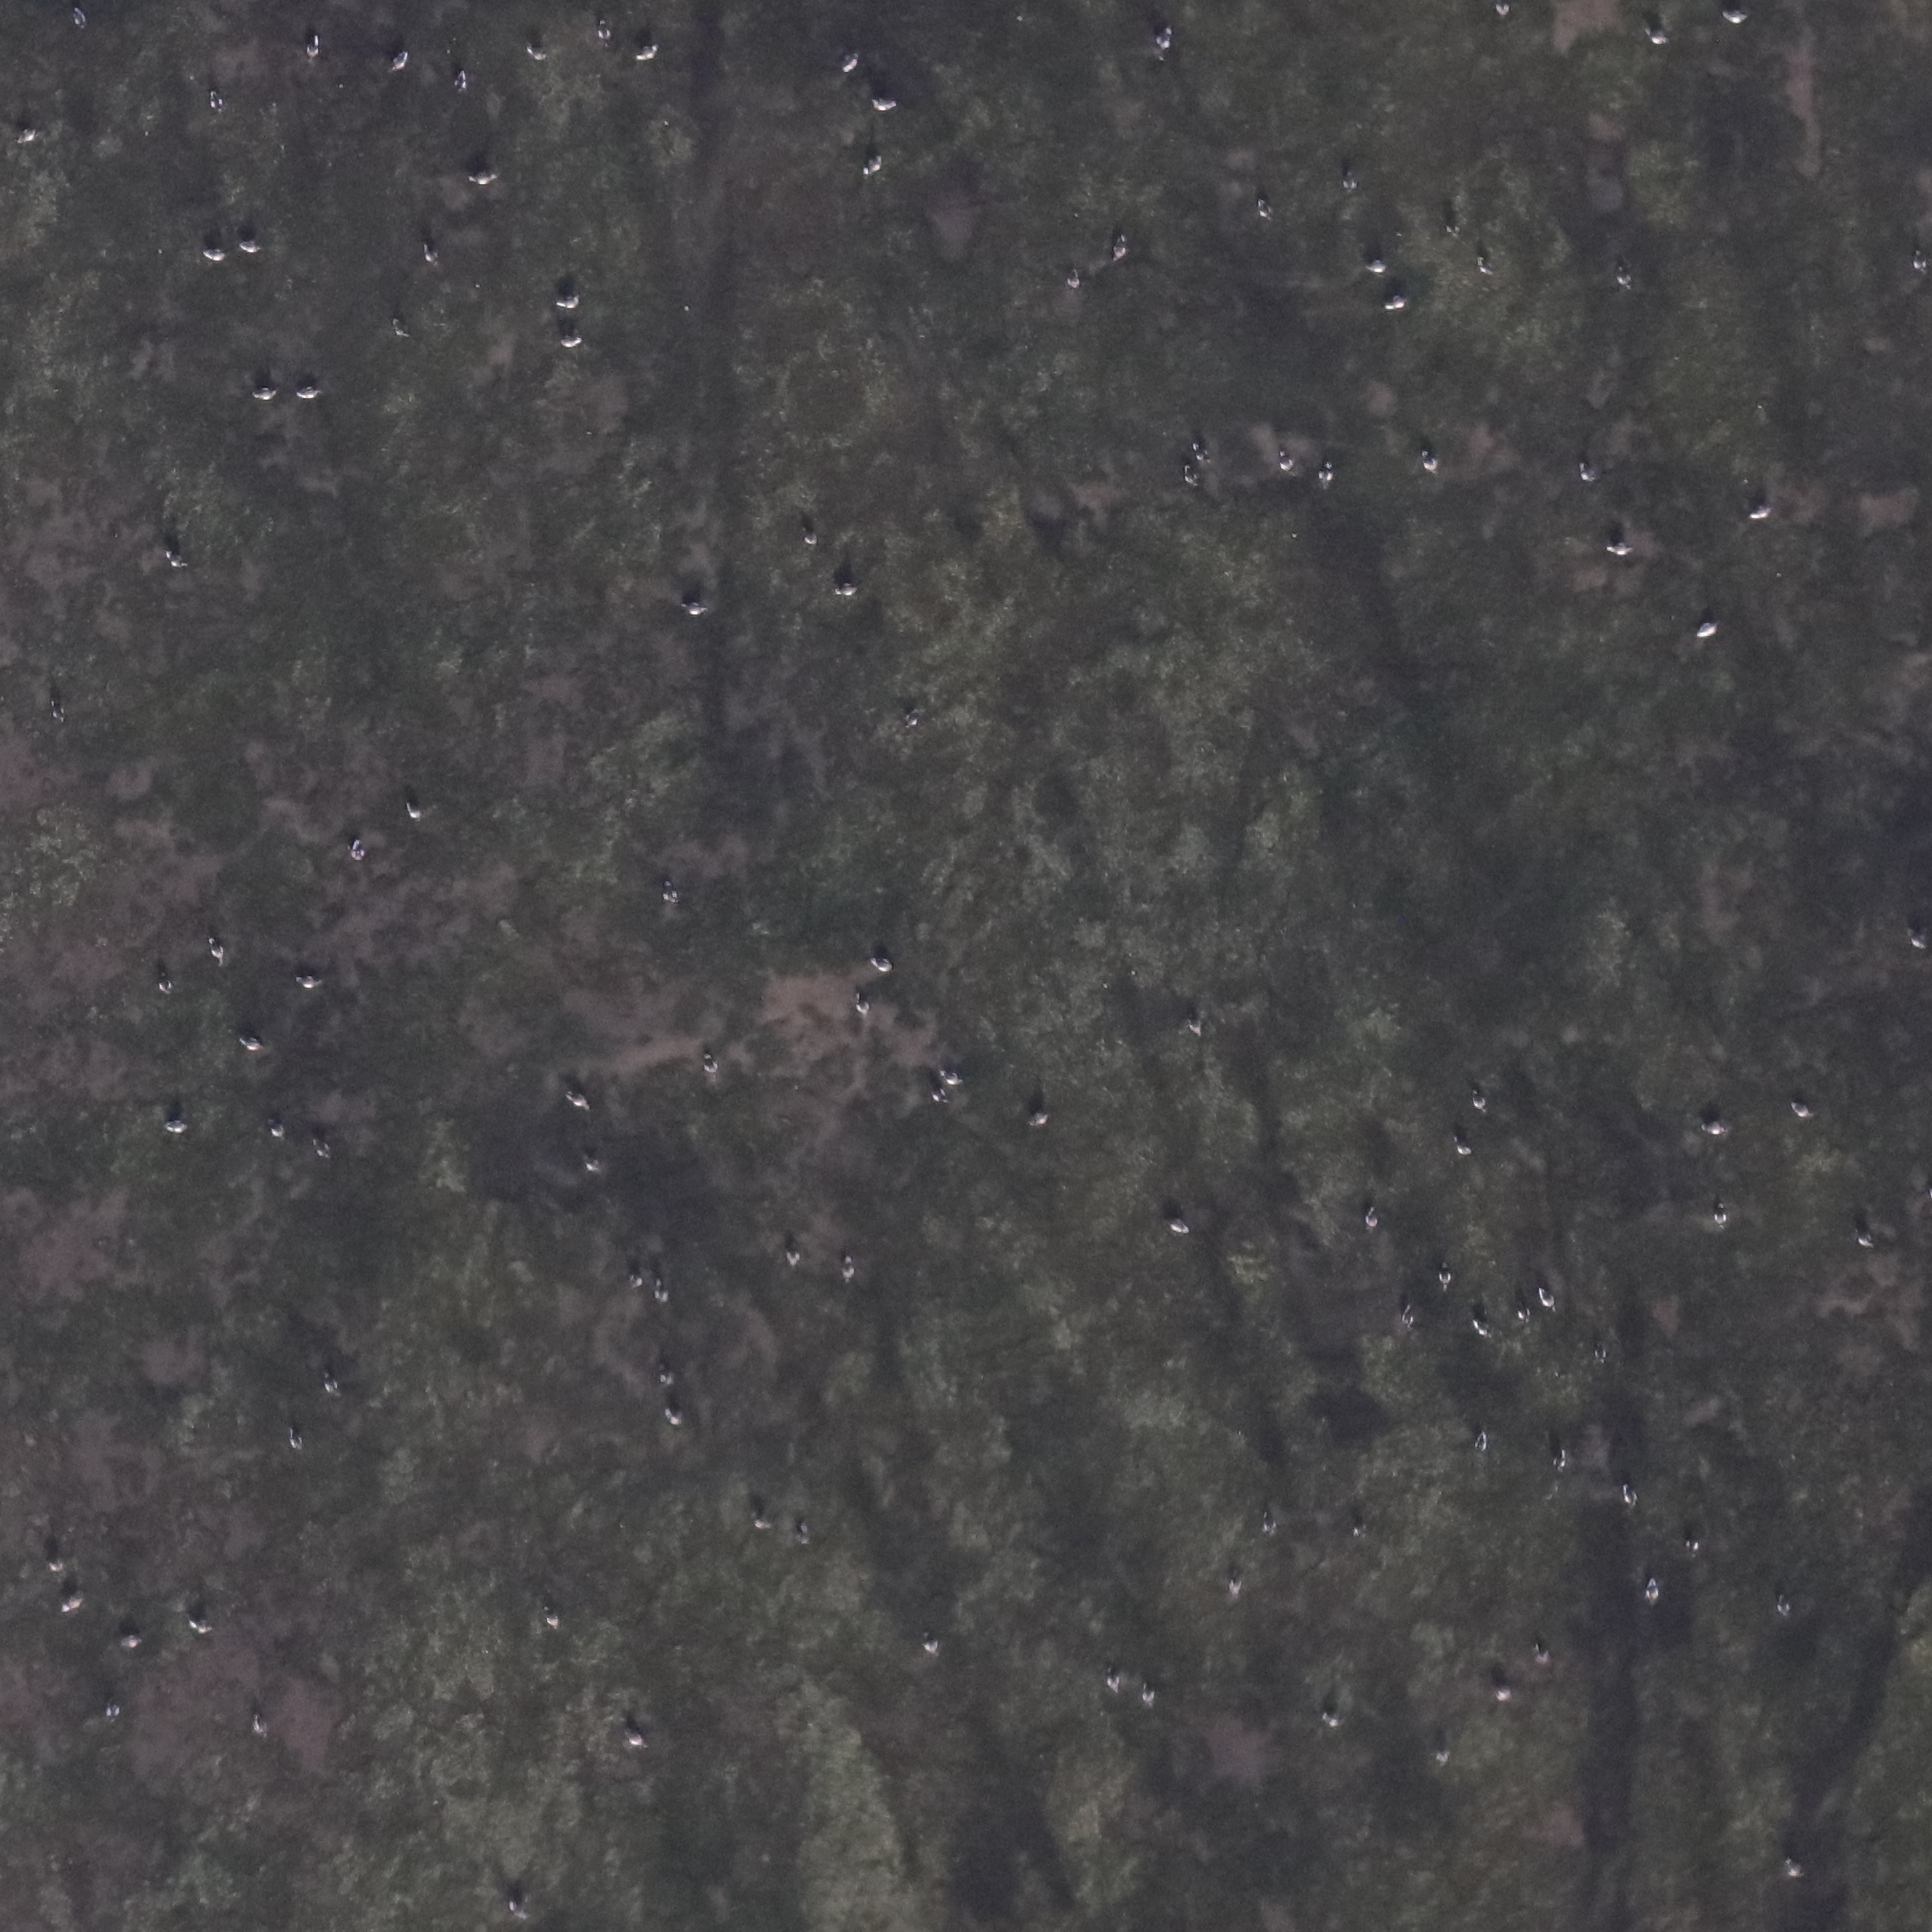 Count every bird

120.